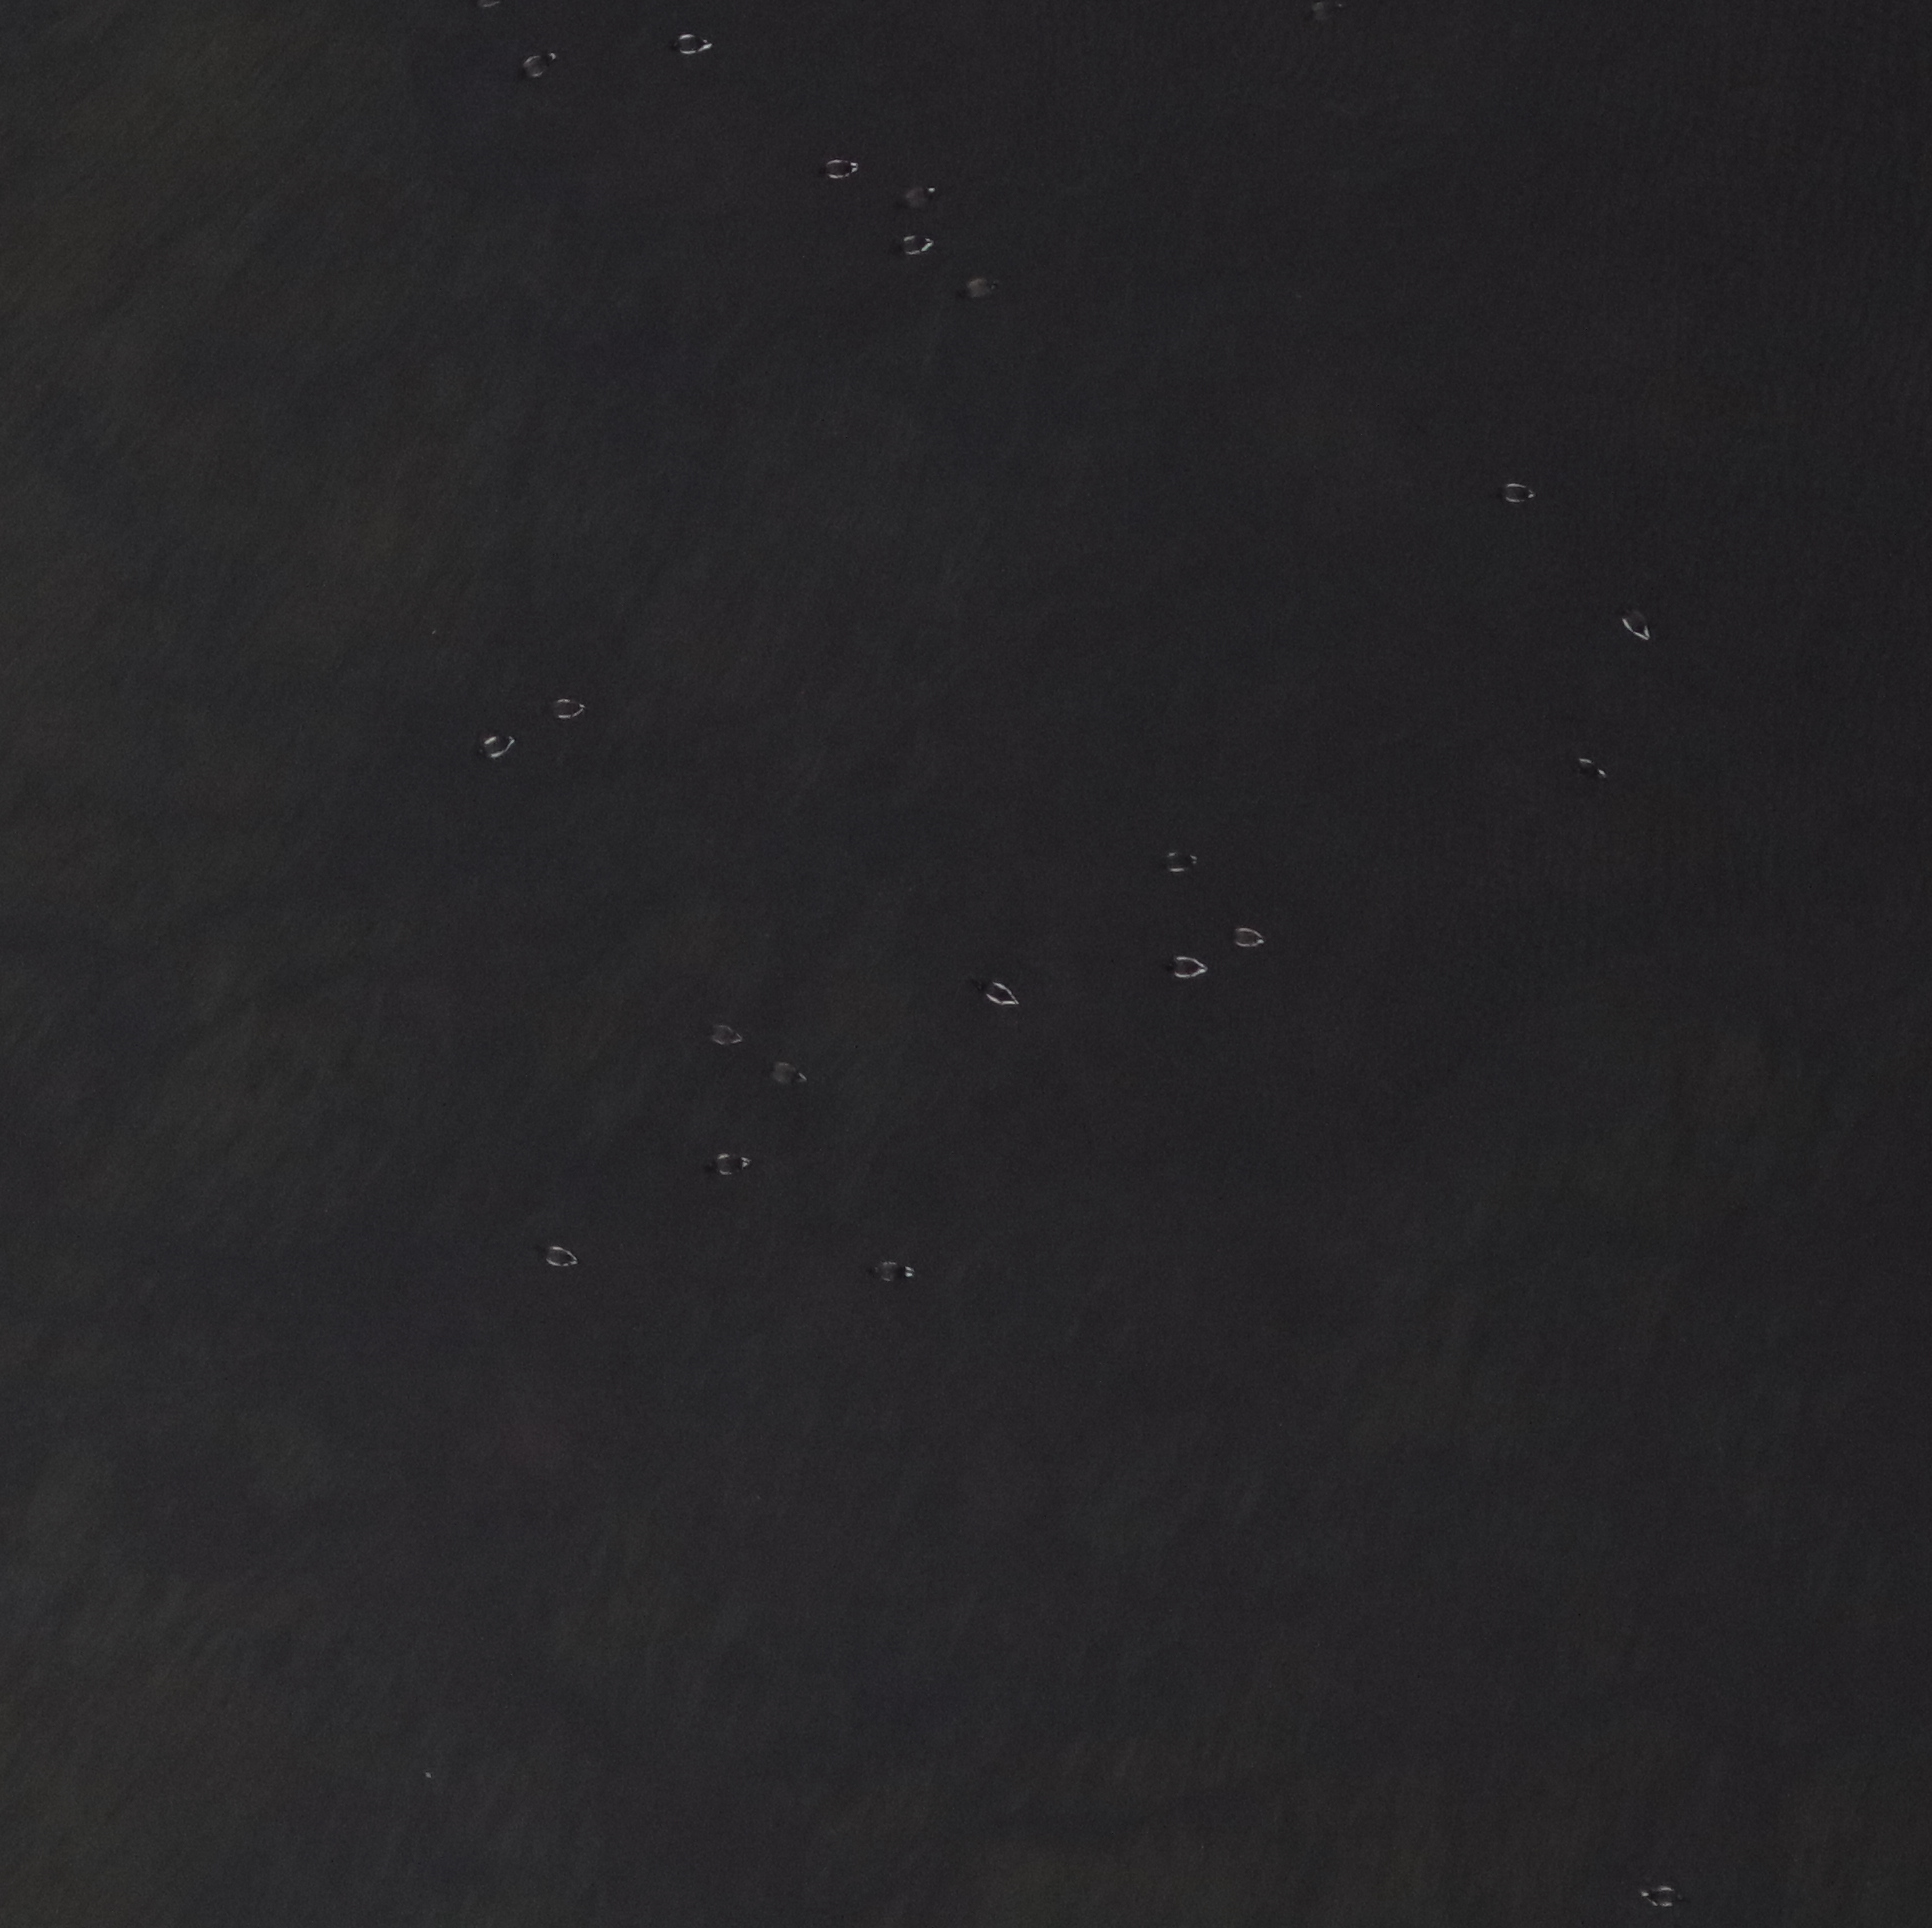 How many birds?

22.